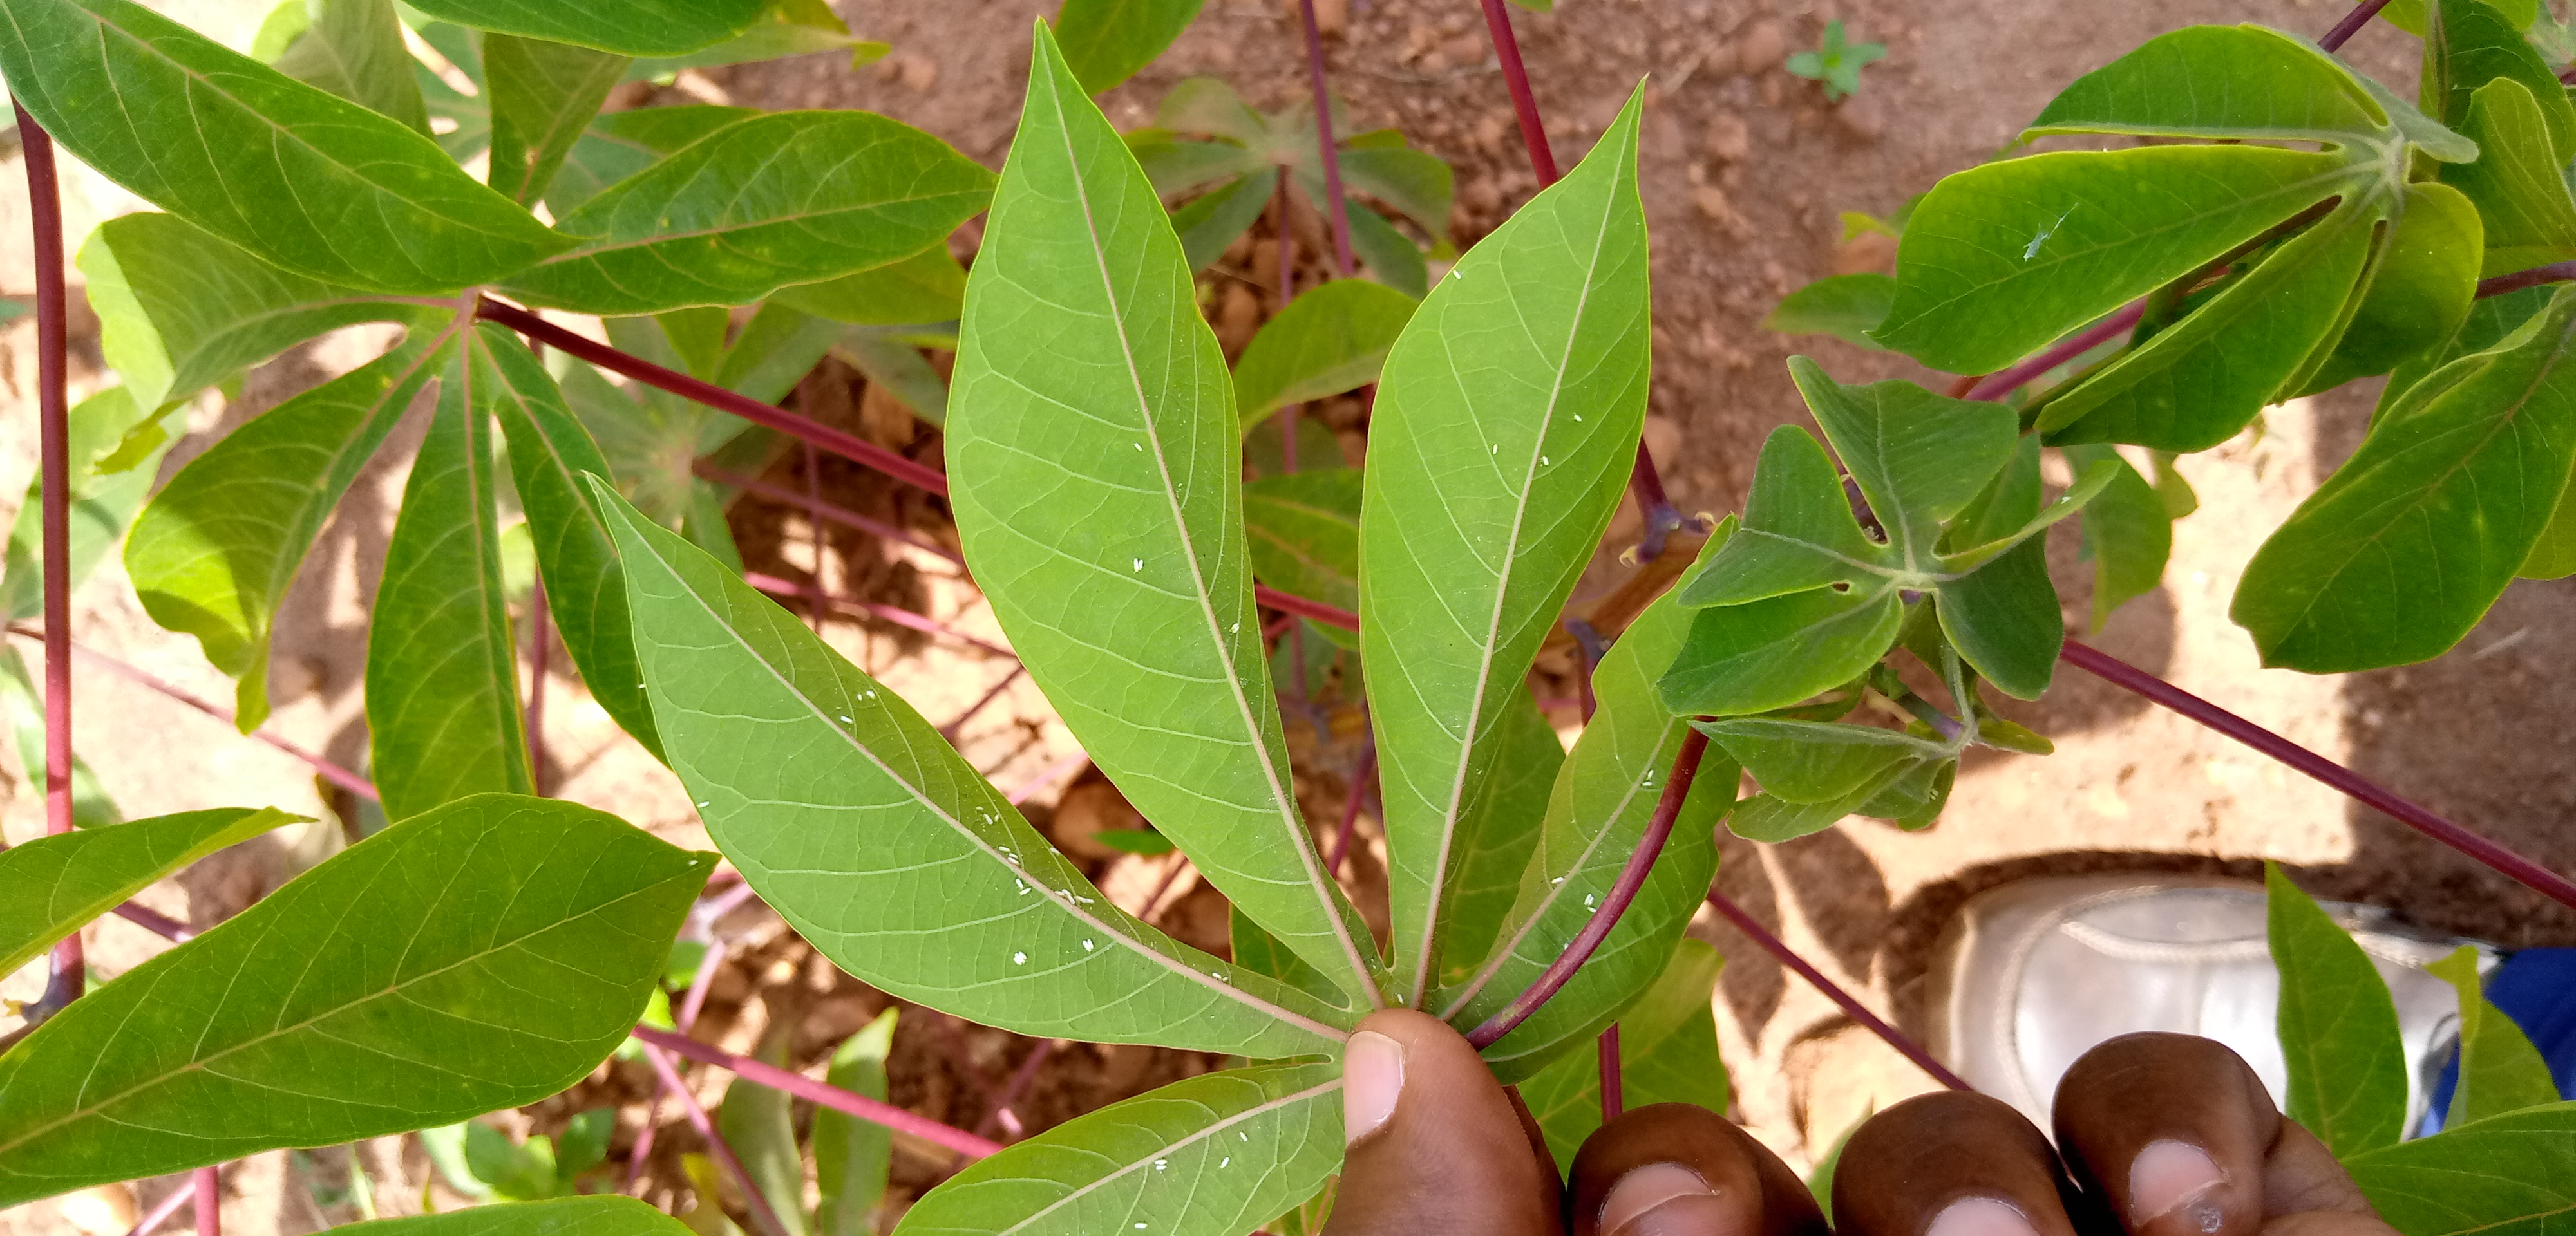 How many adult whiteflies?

42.